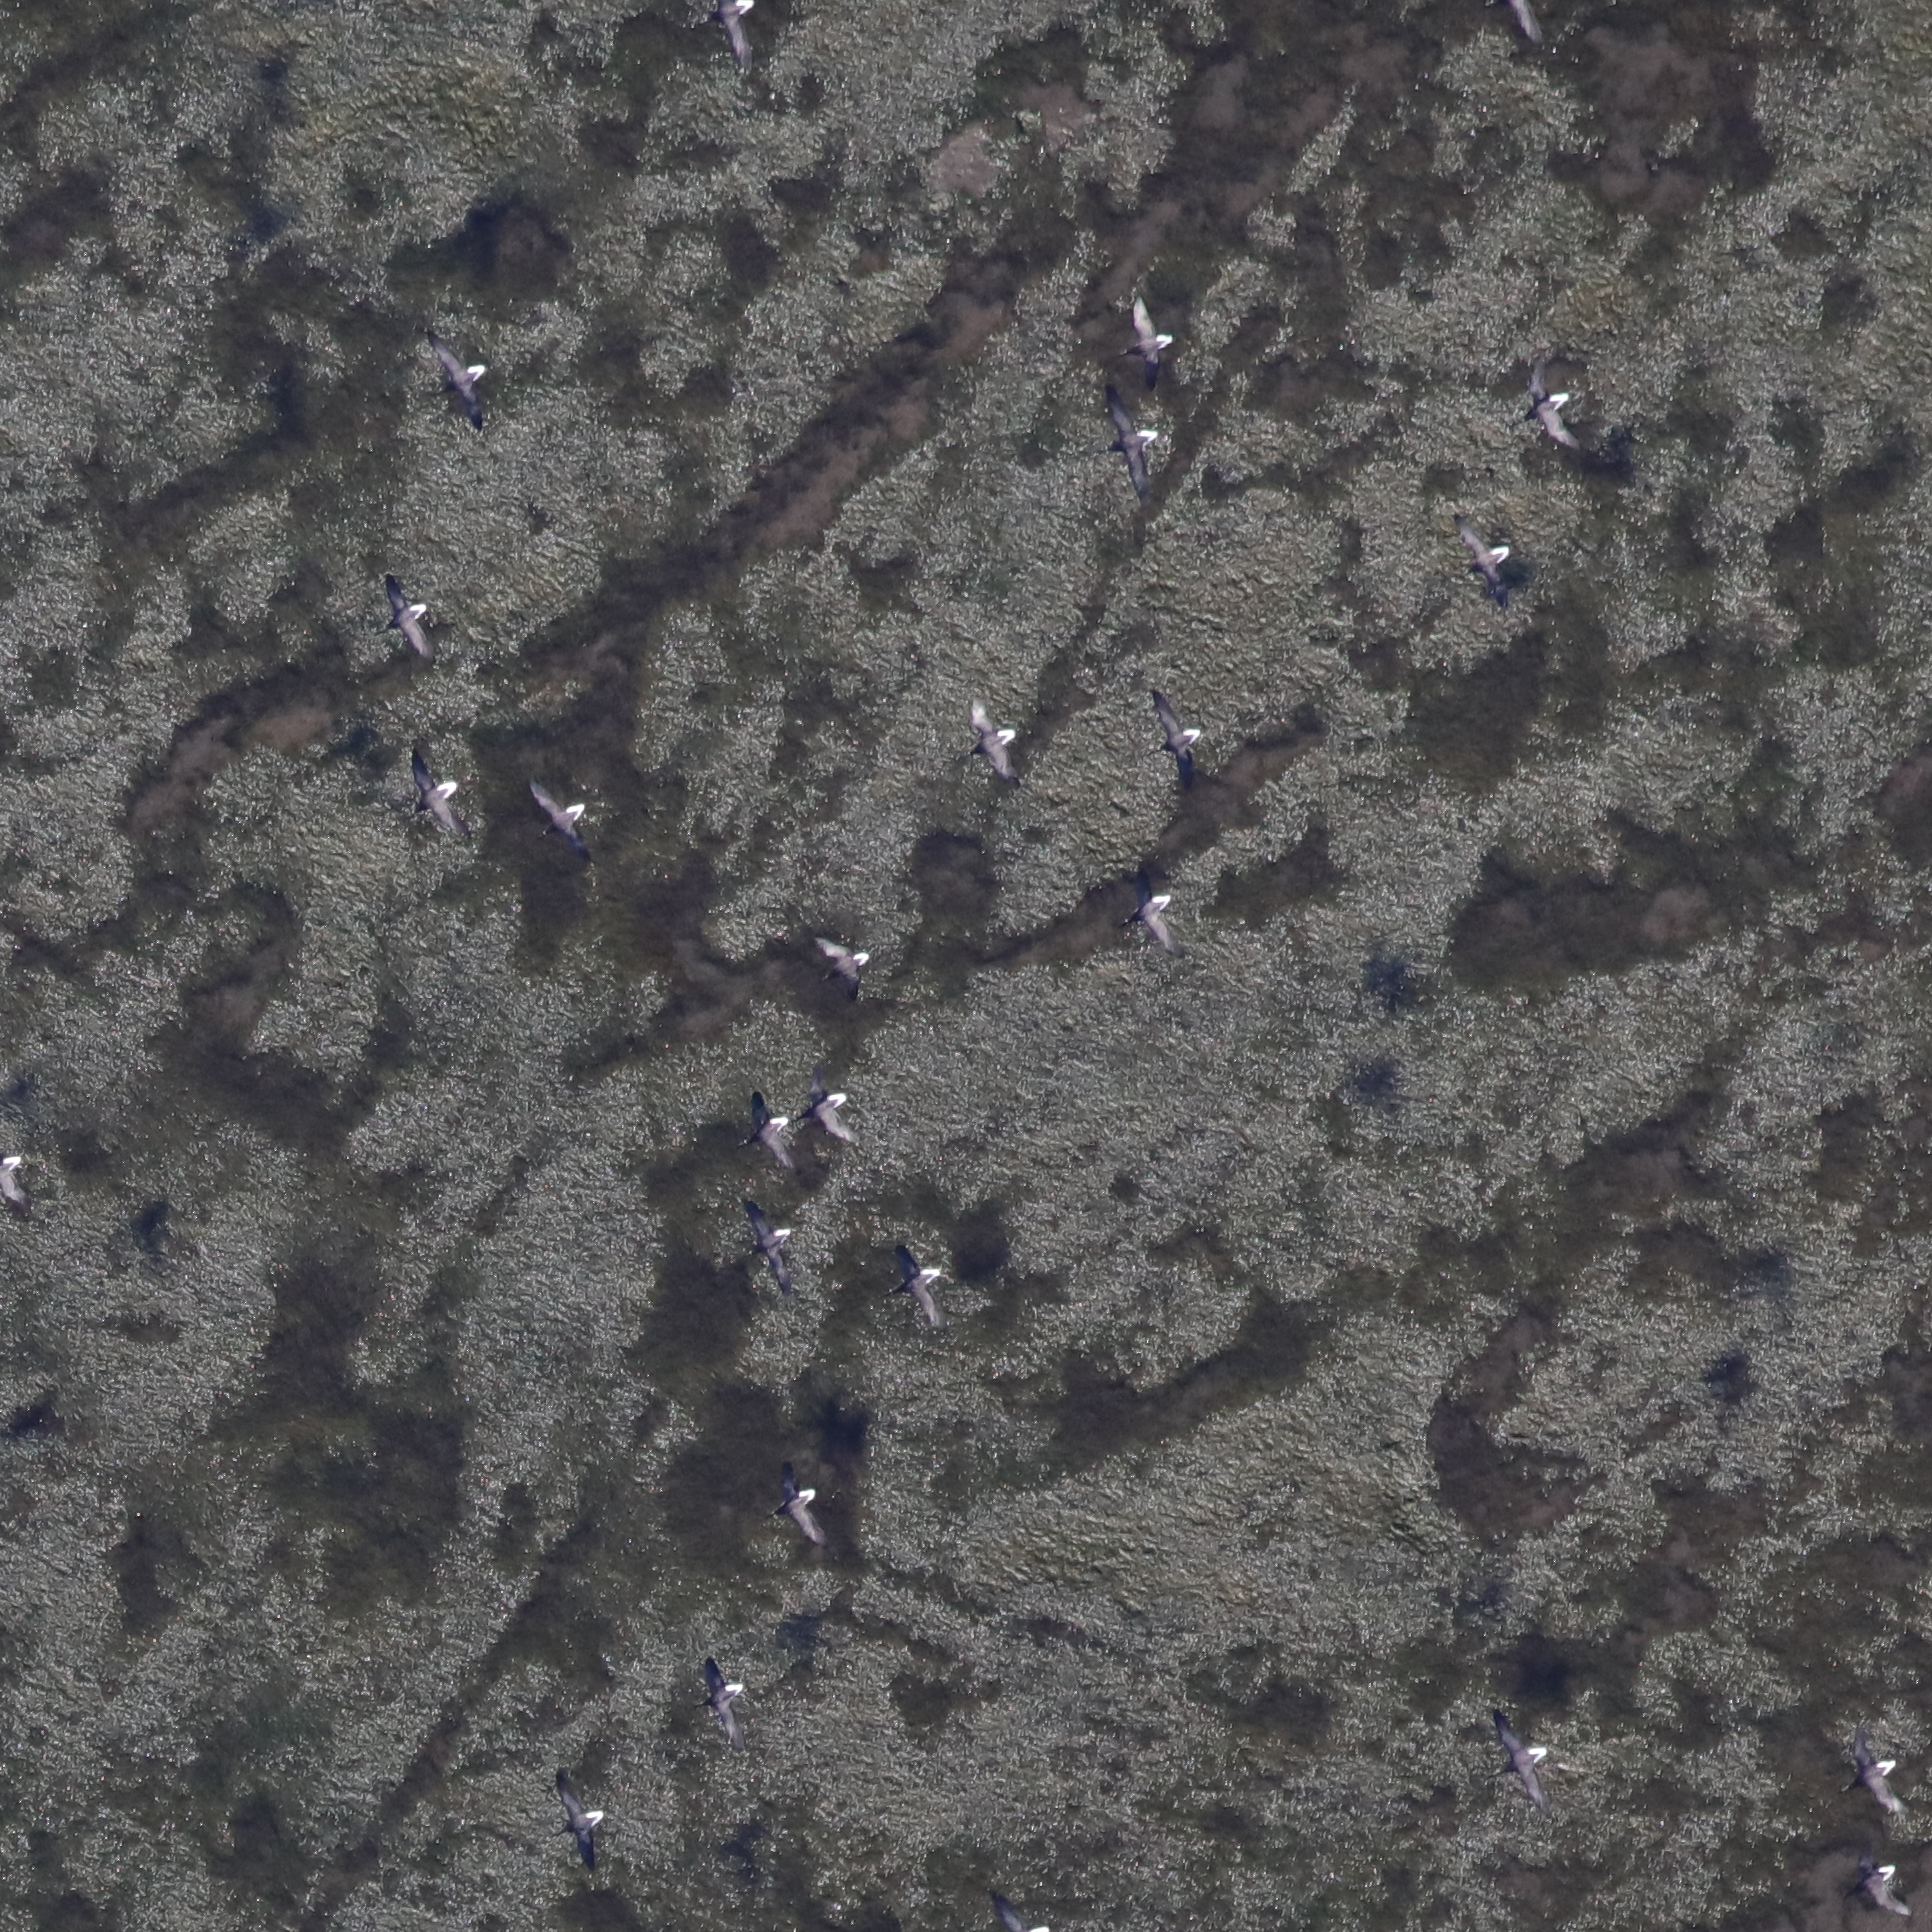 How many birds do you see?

24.